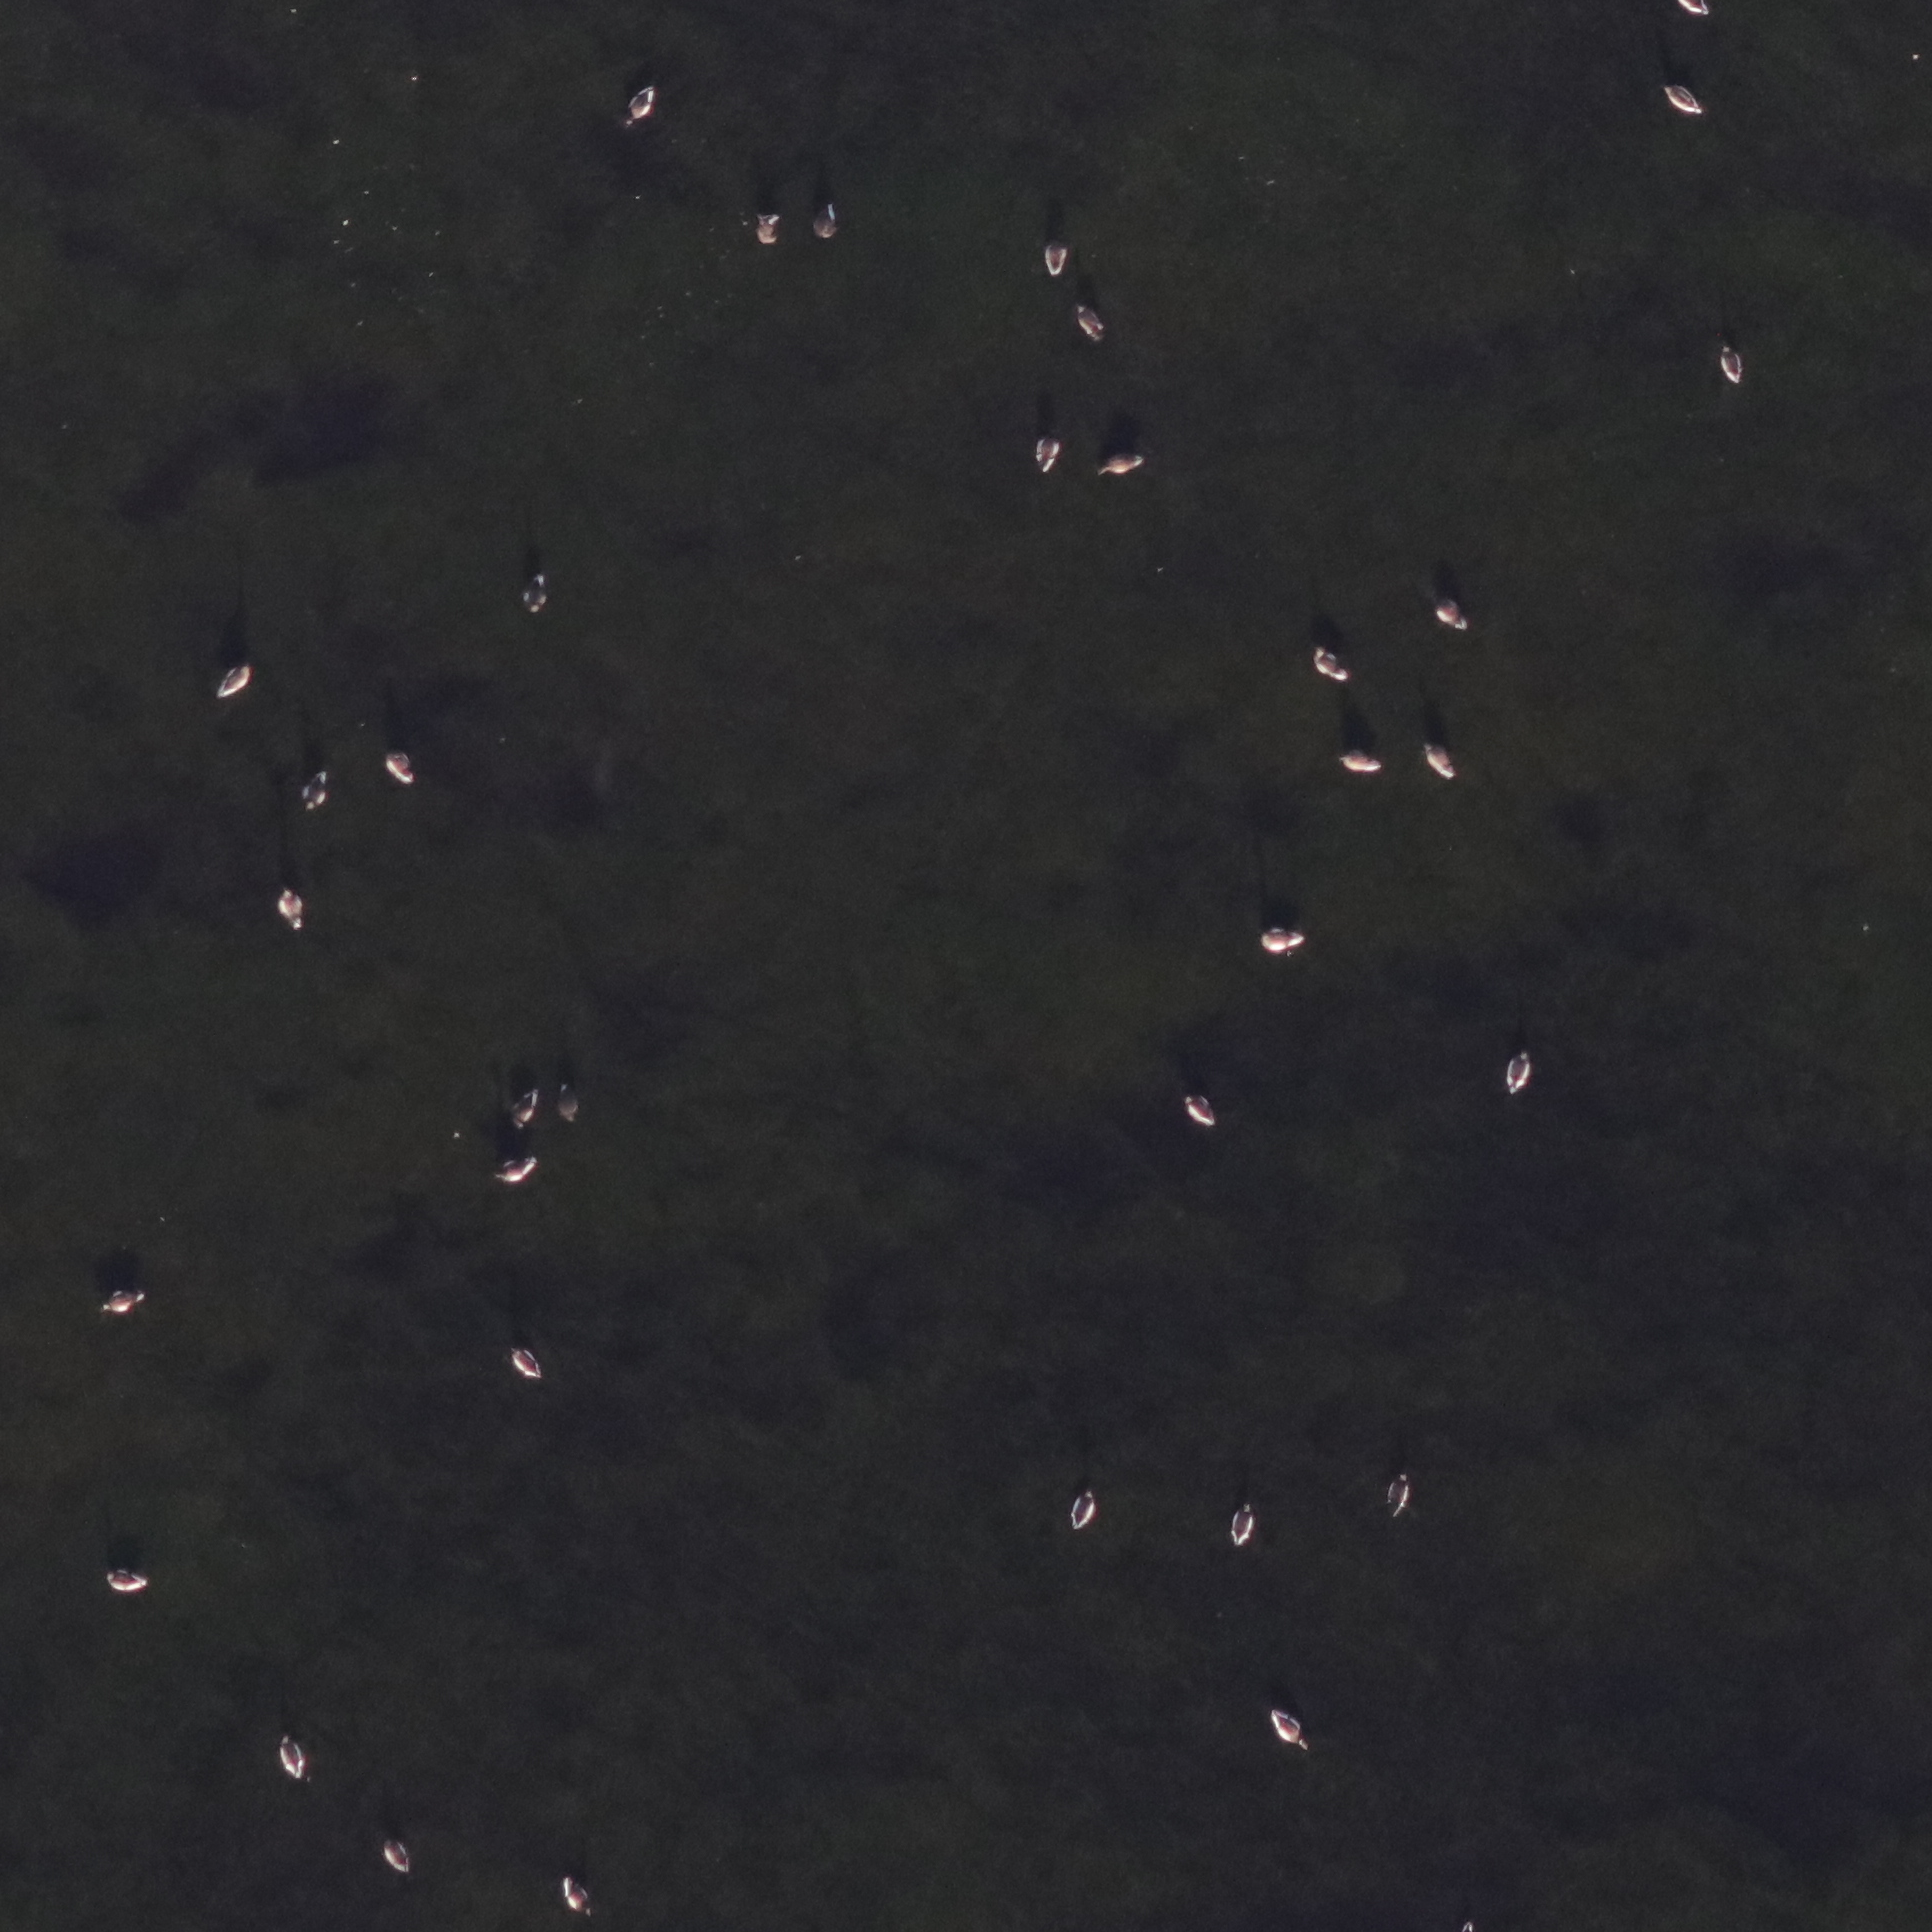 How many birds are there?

34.